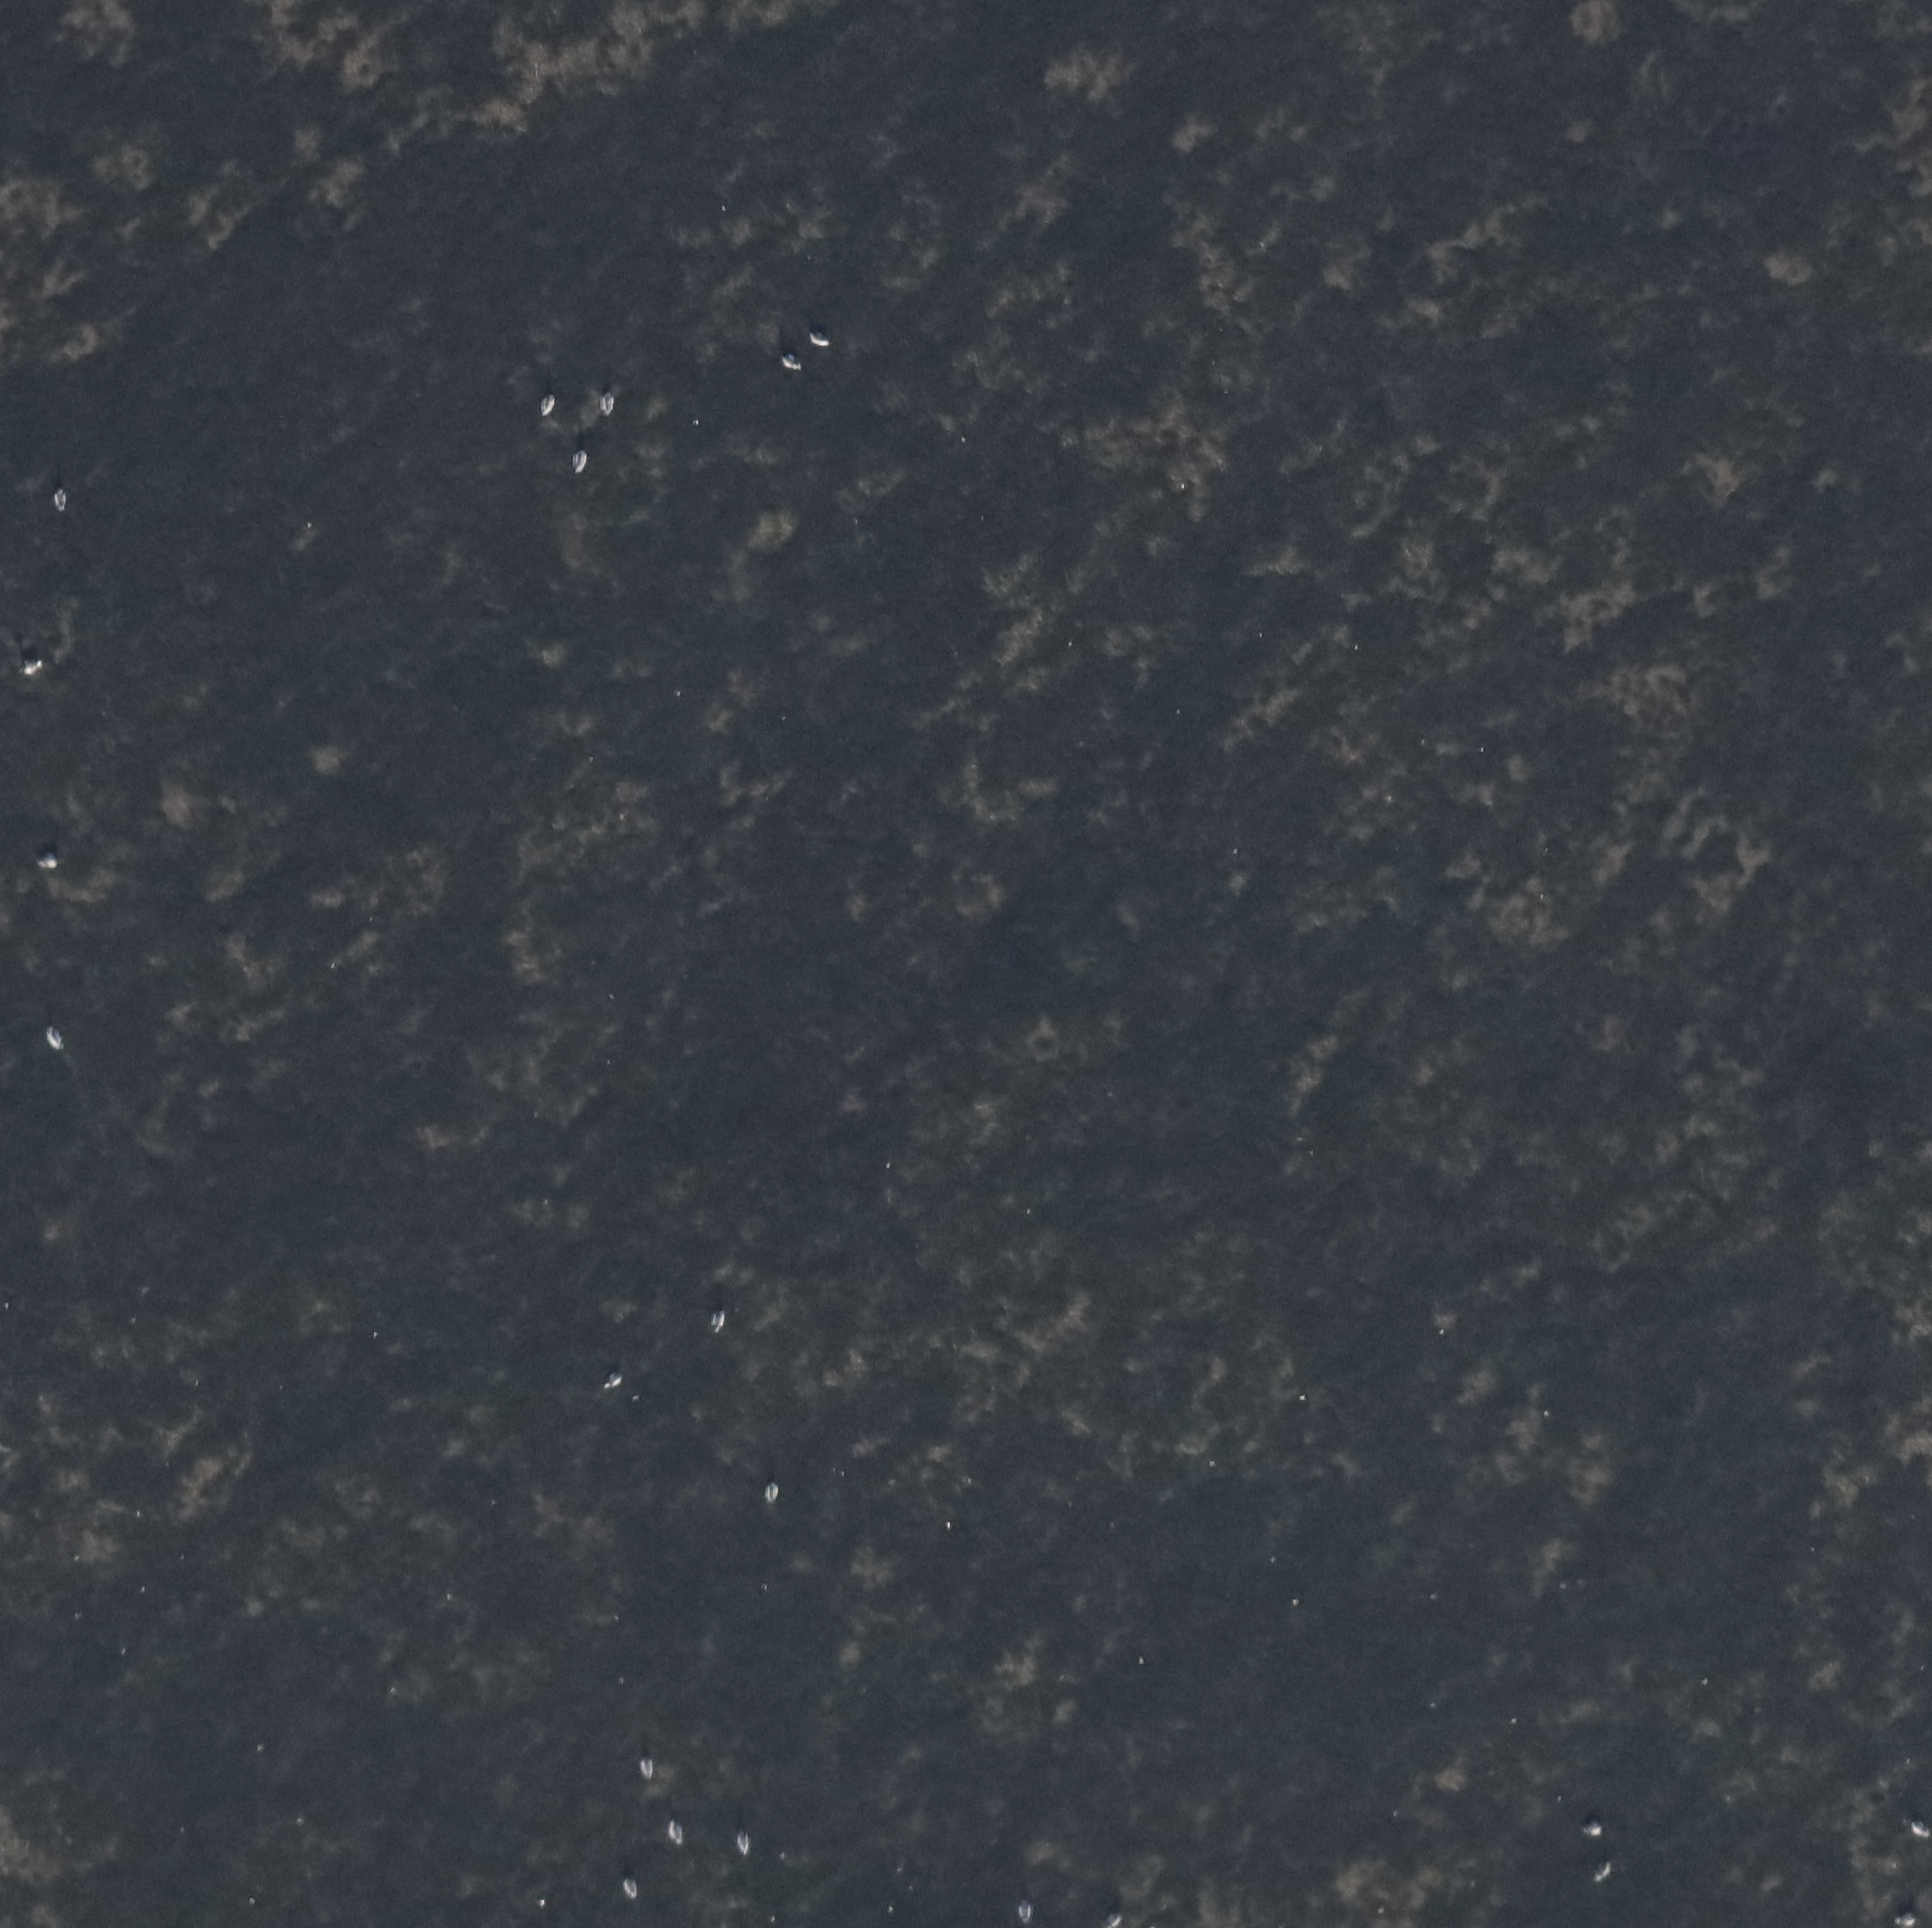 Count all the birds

22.